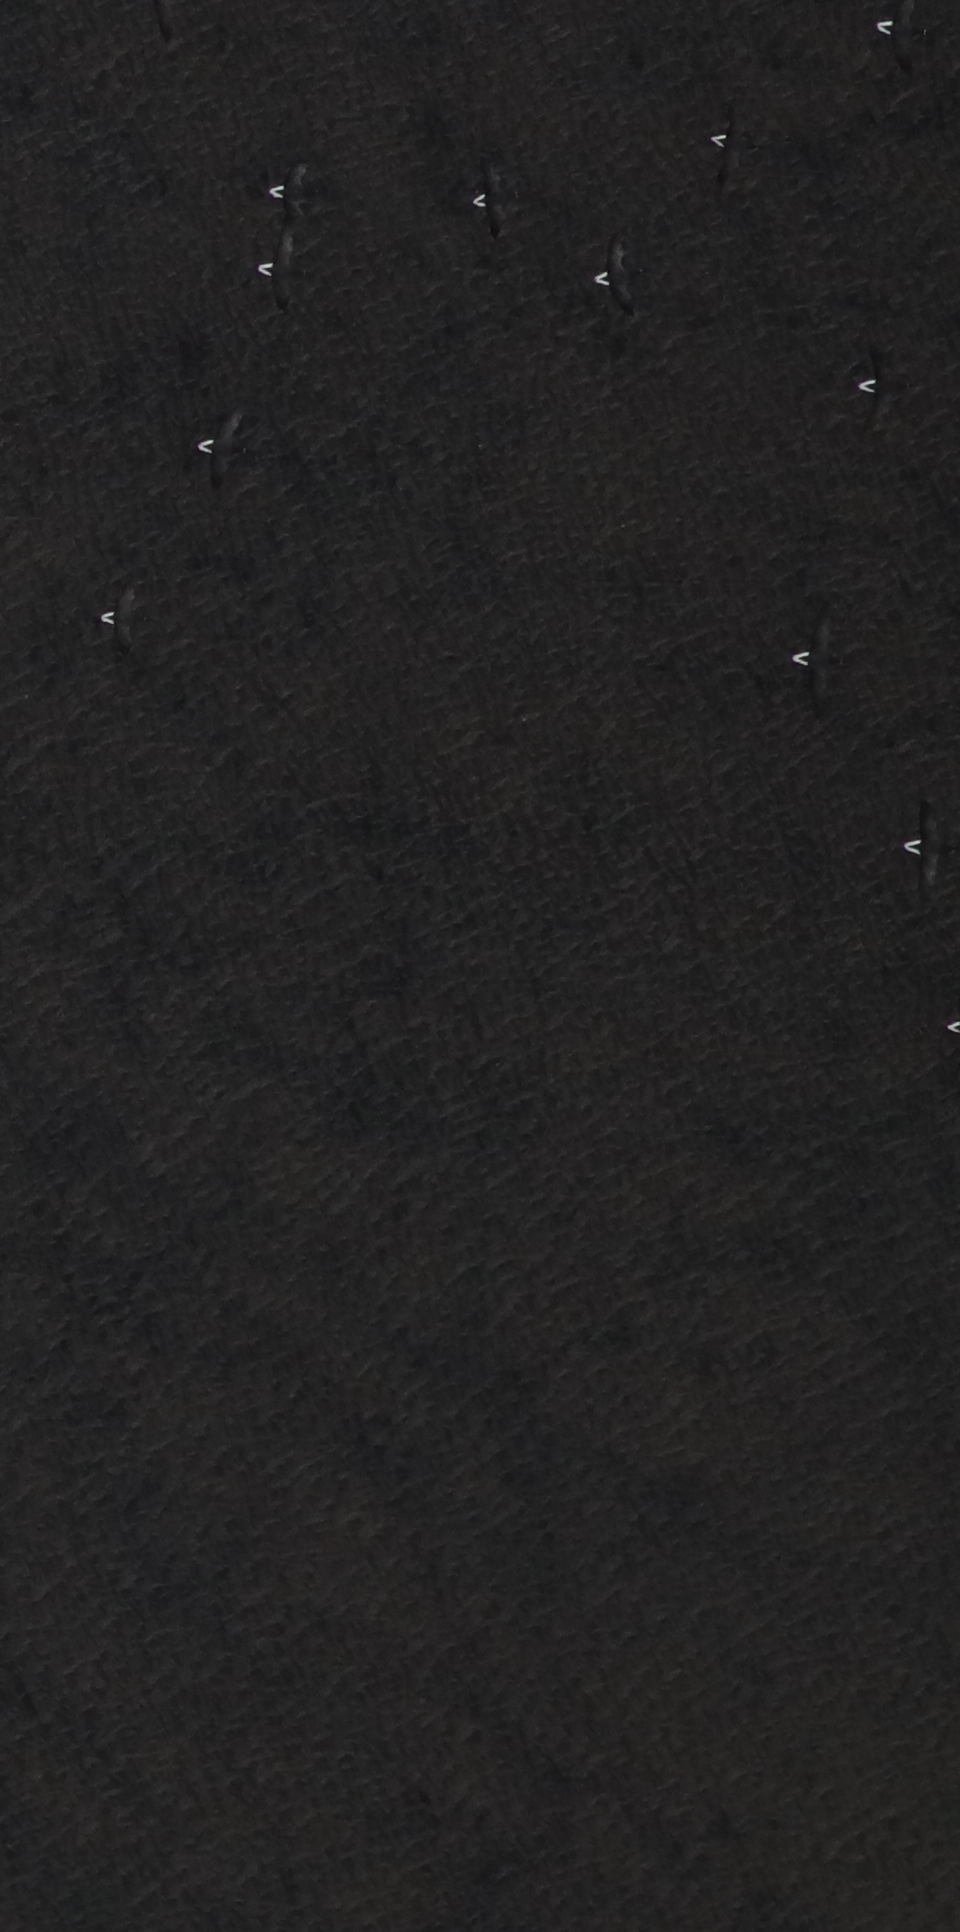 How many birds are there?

11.